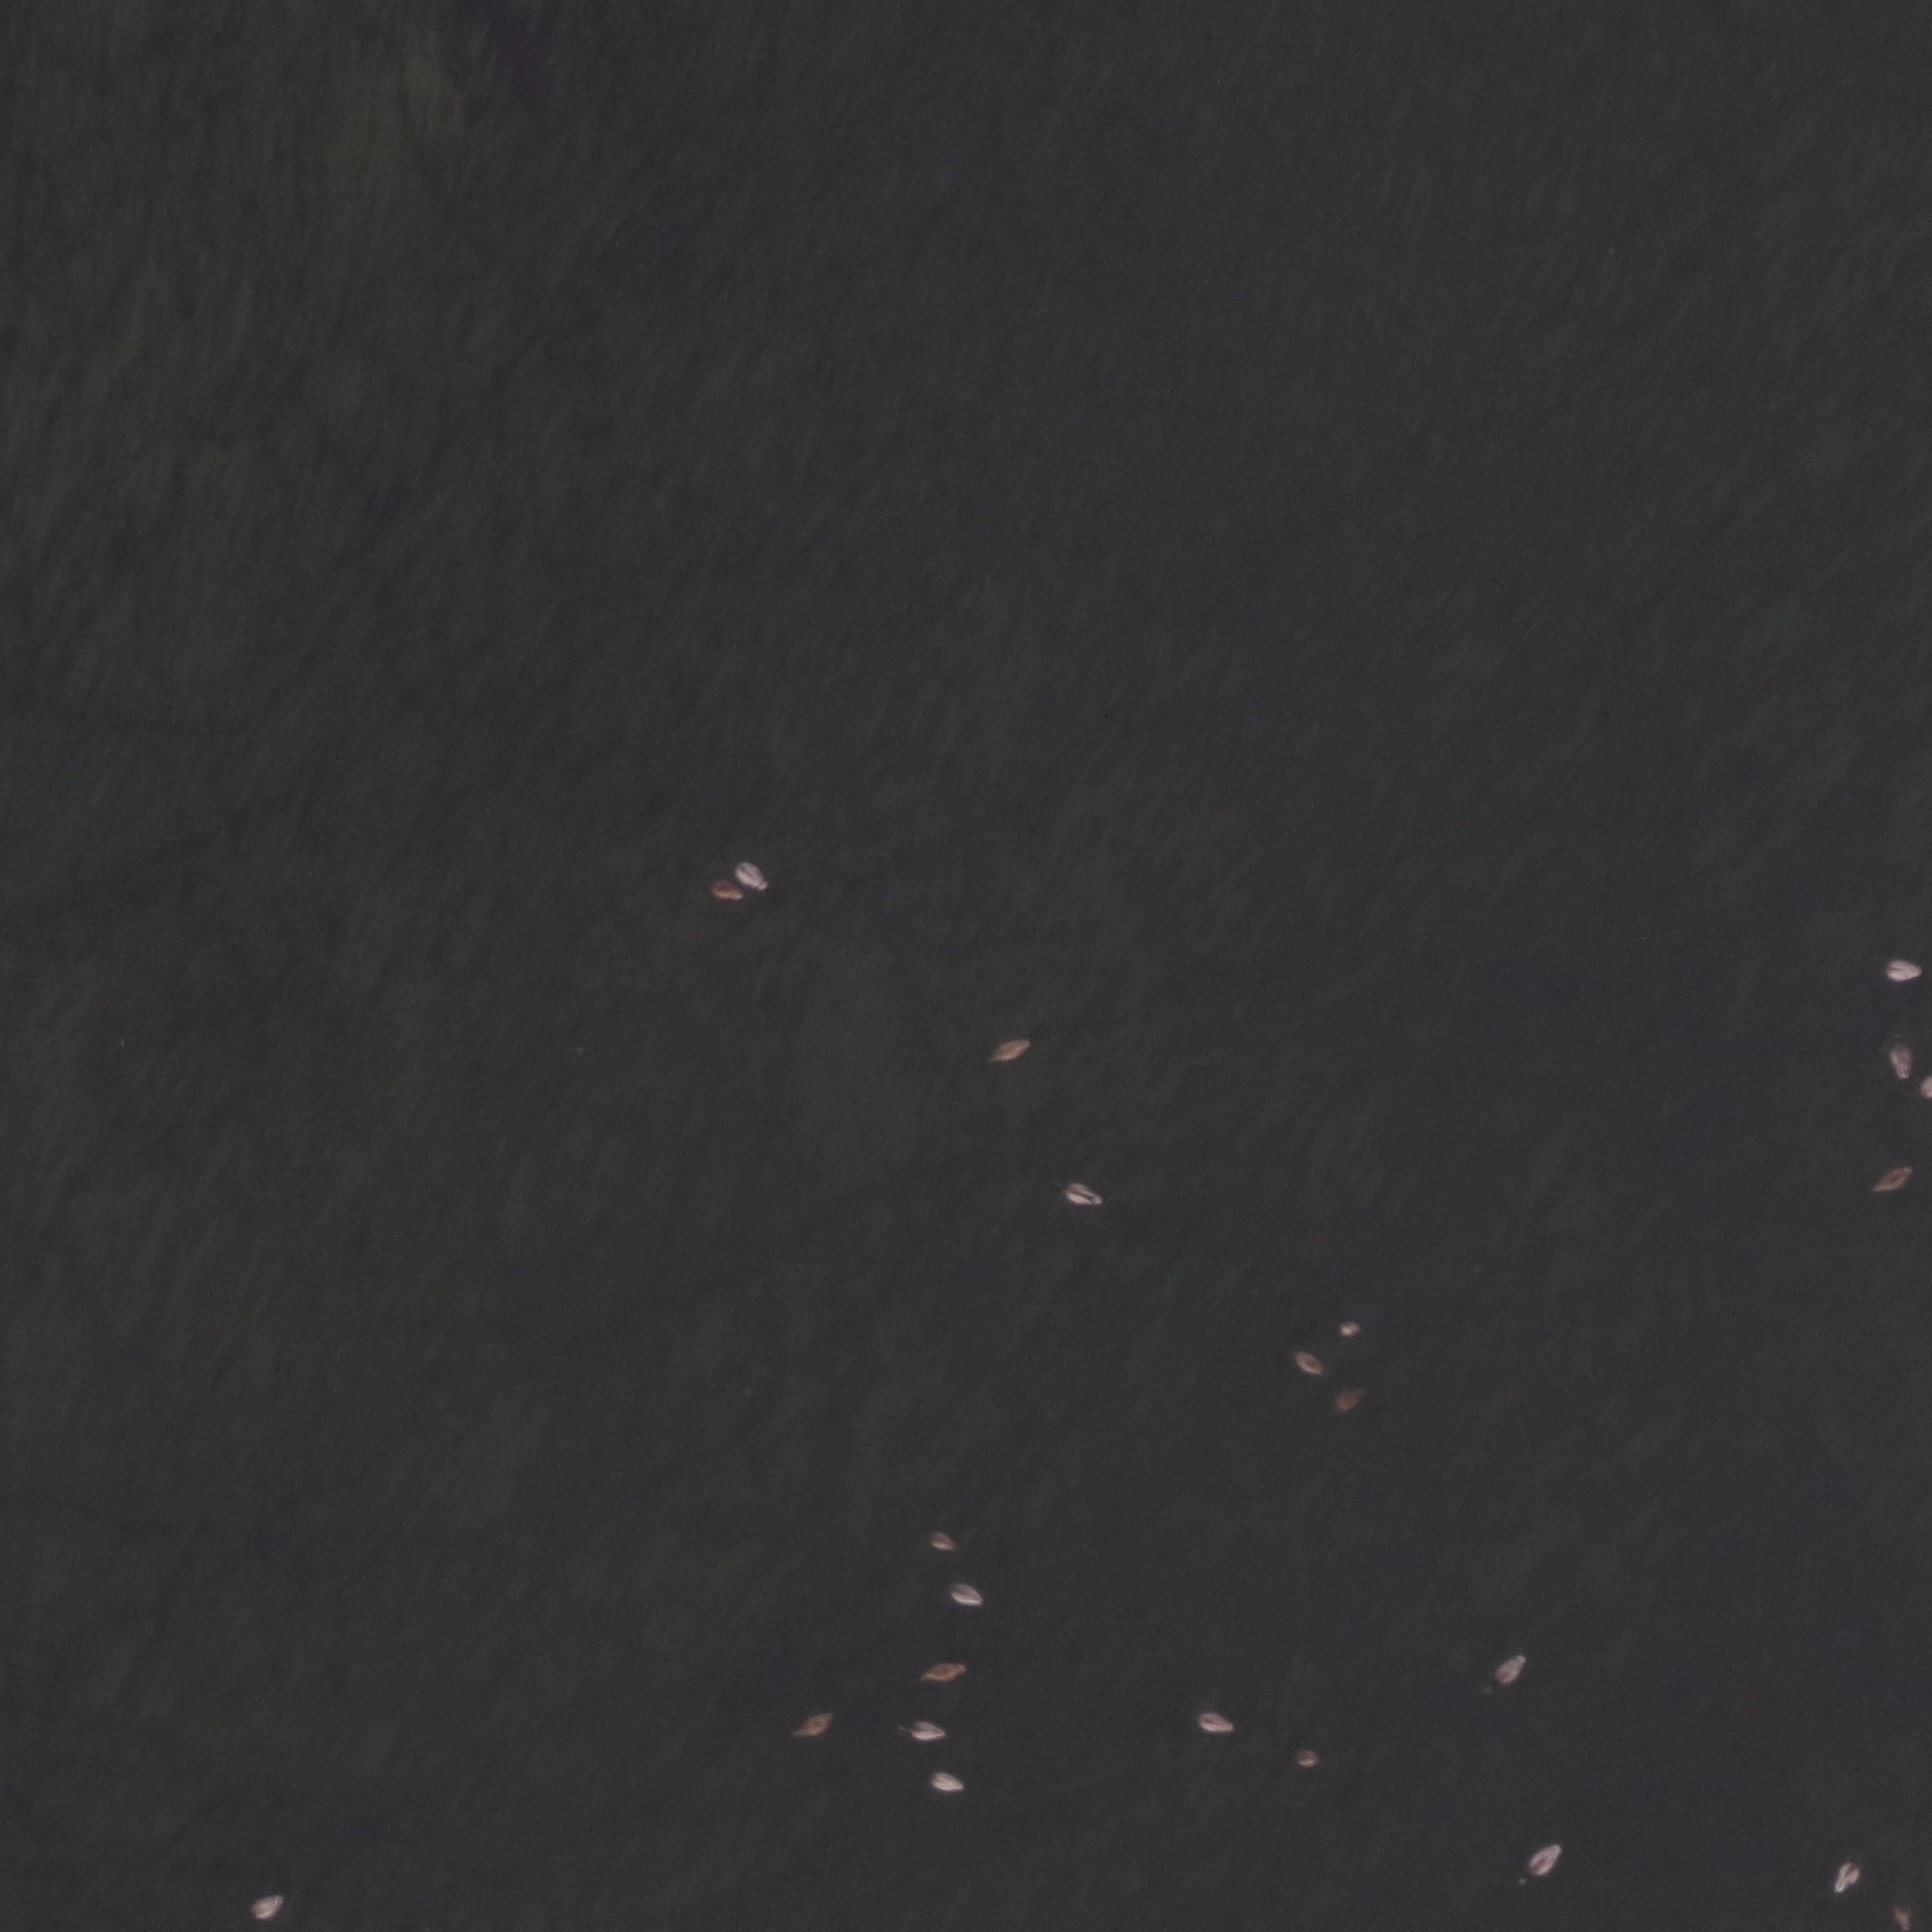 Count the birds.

24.